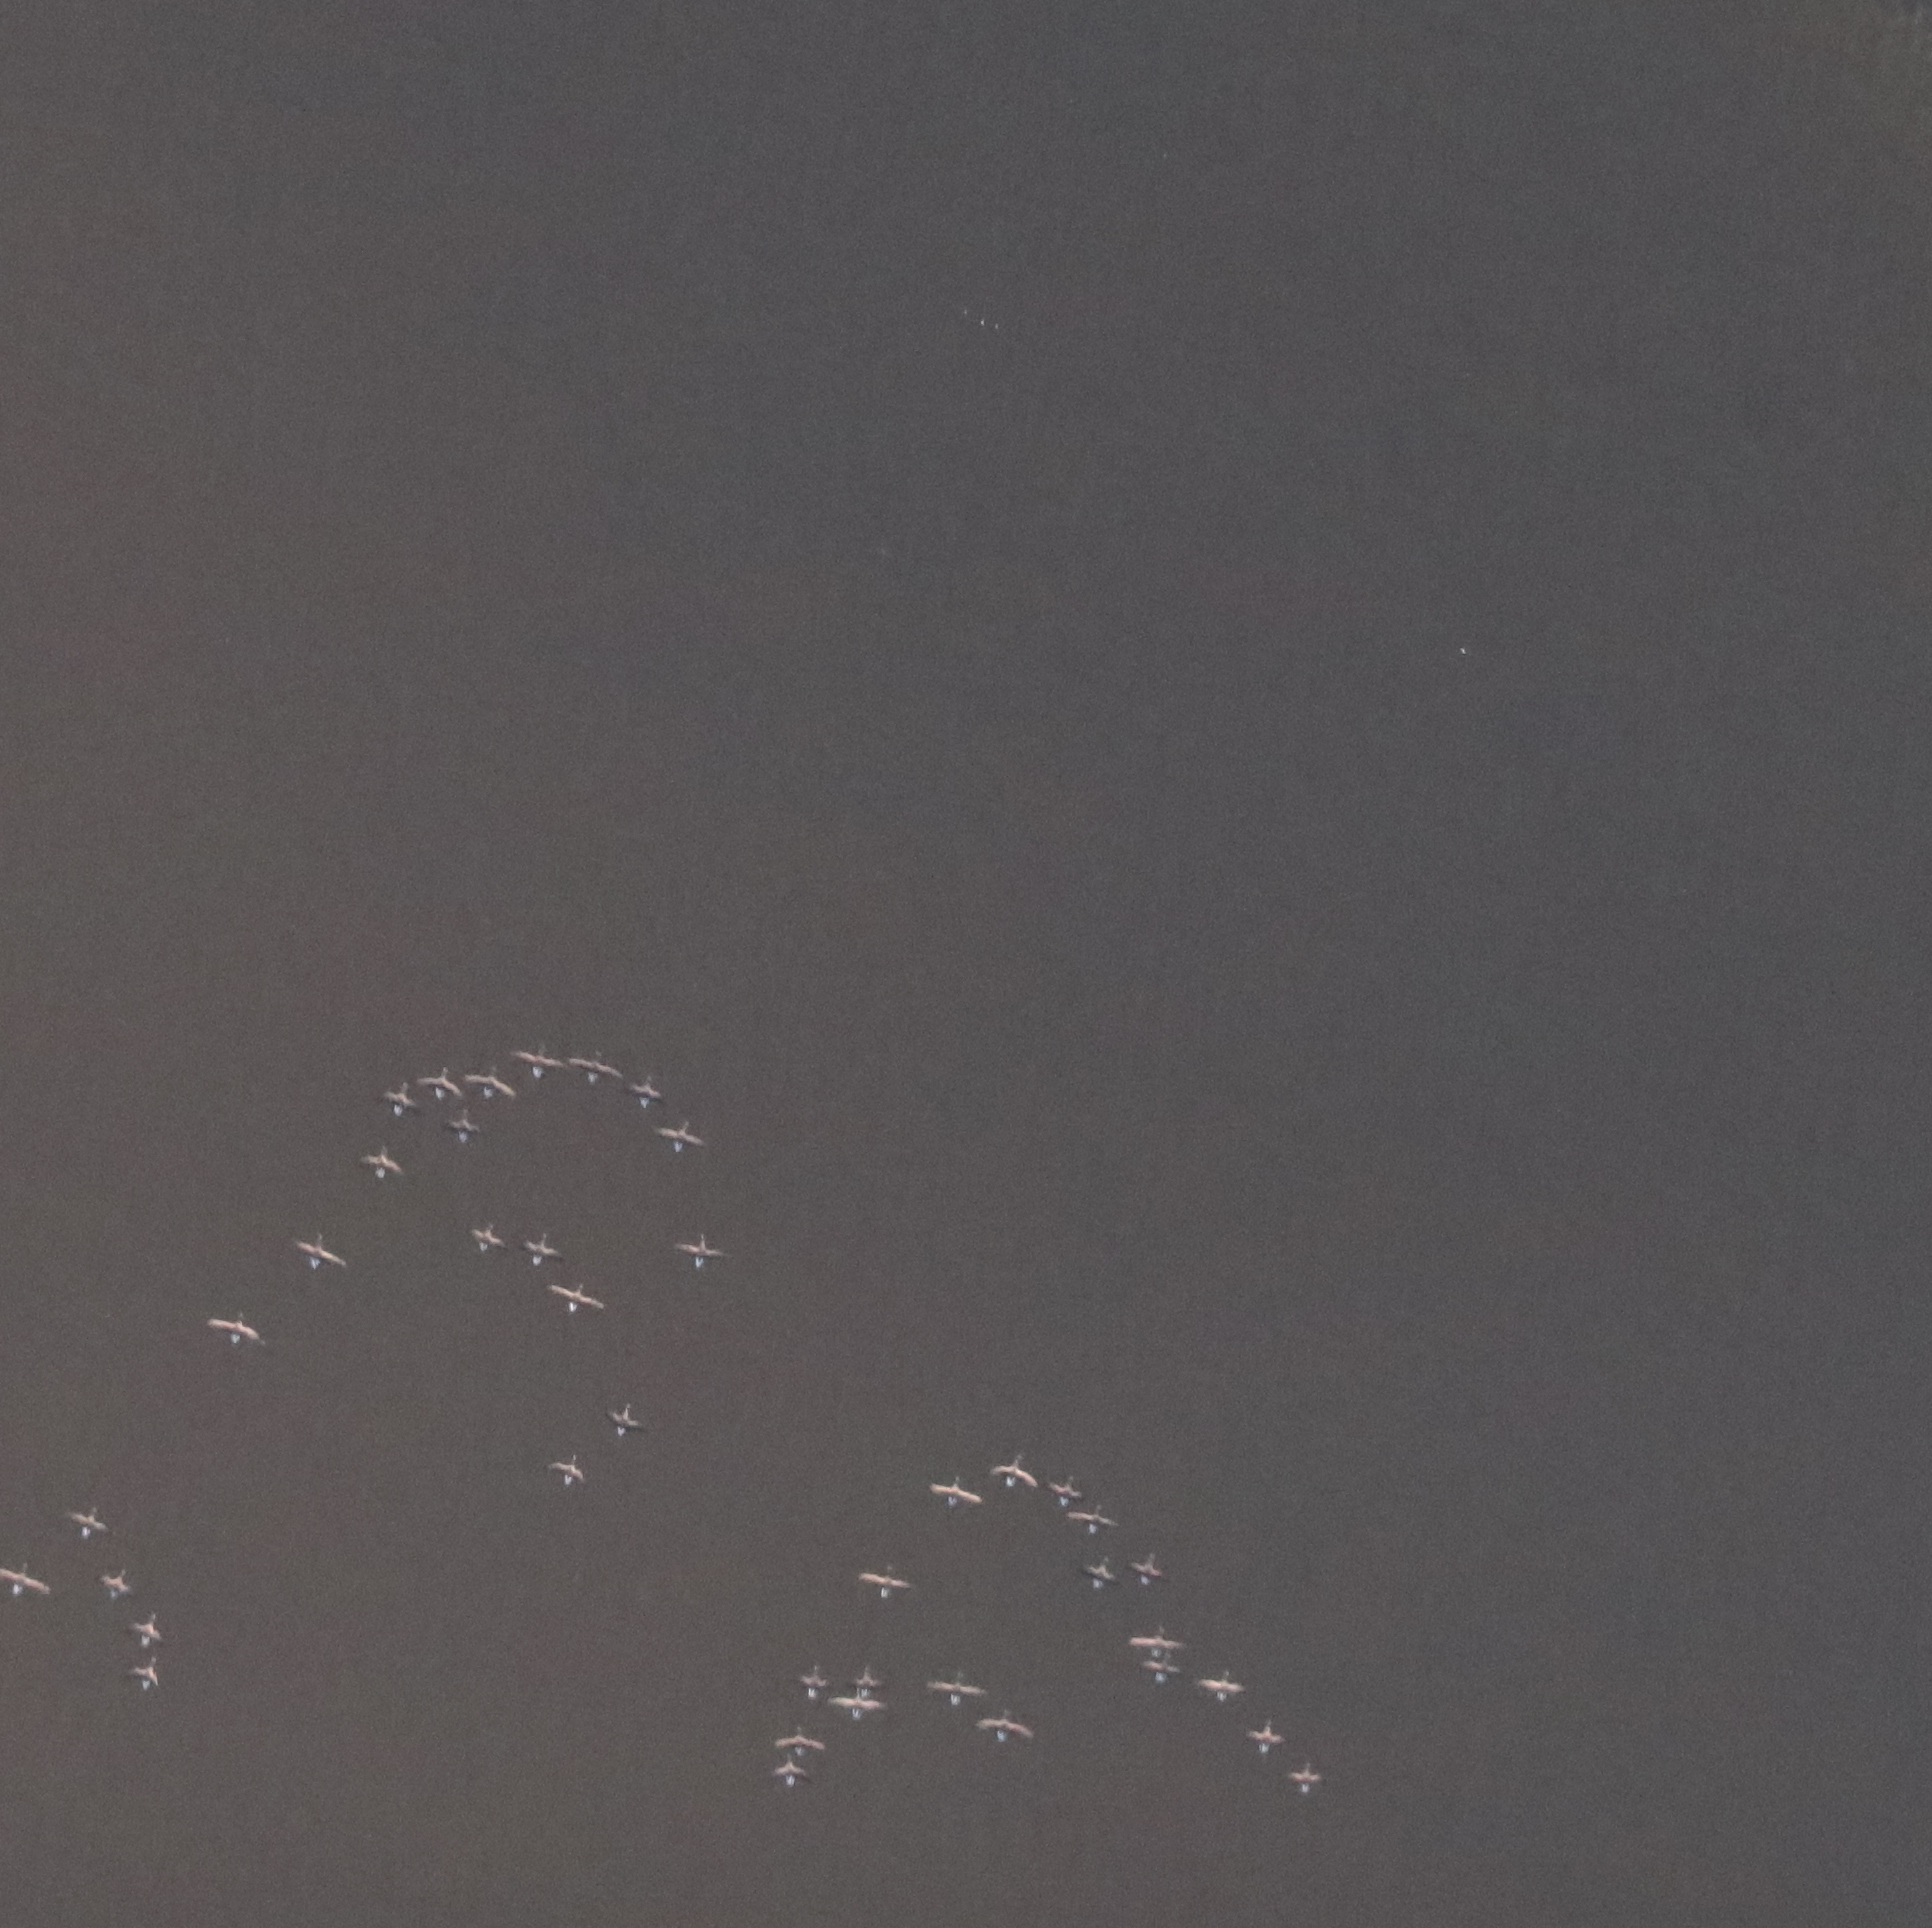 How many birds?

41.